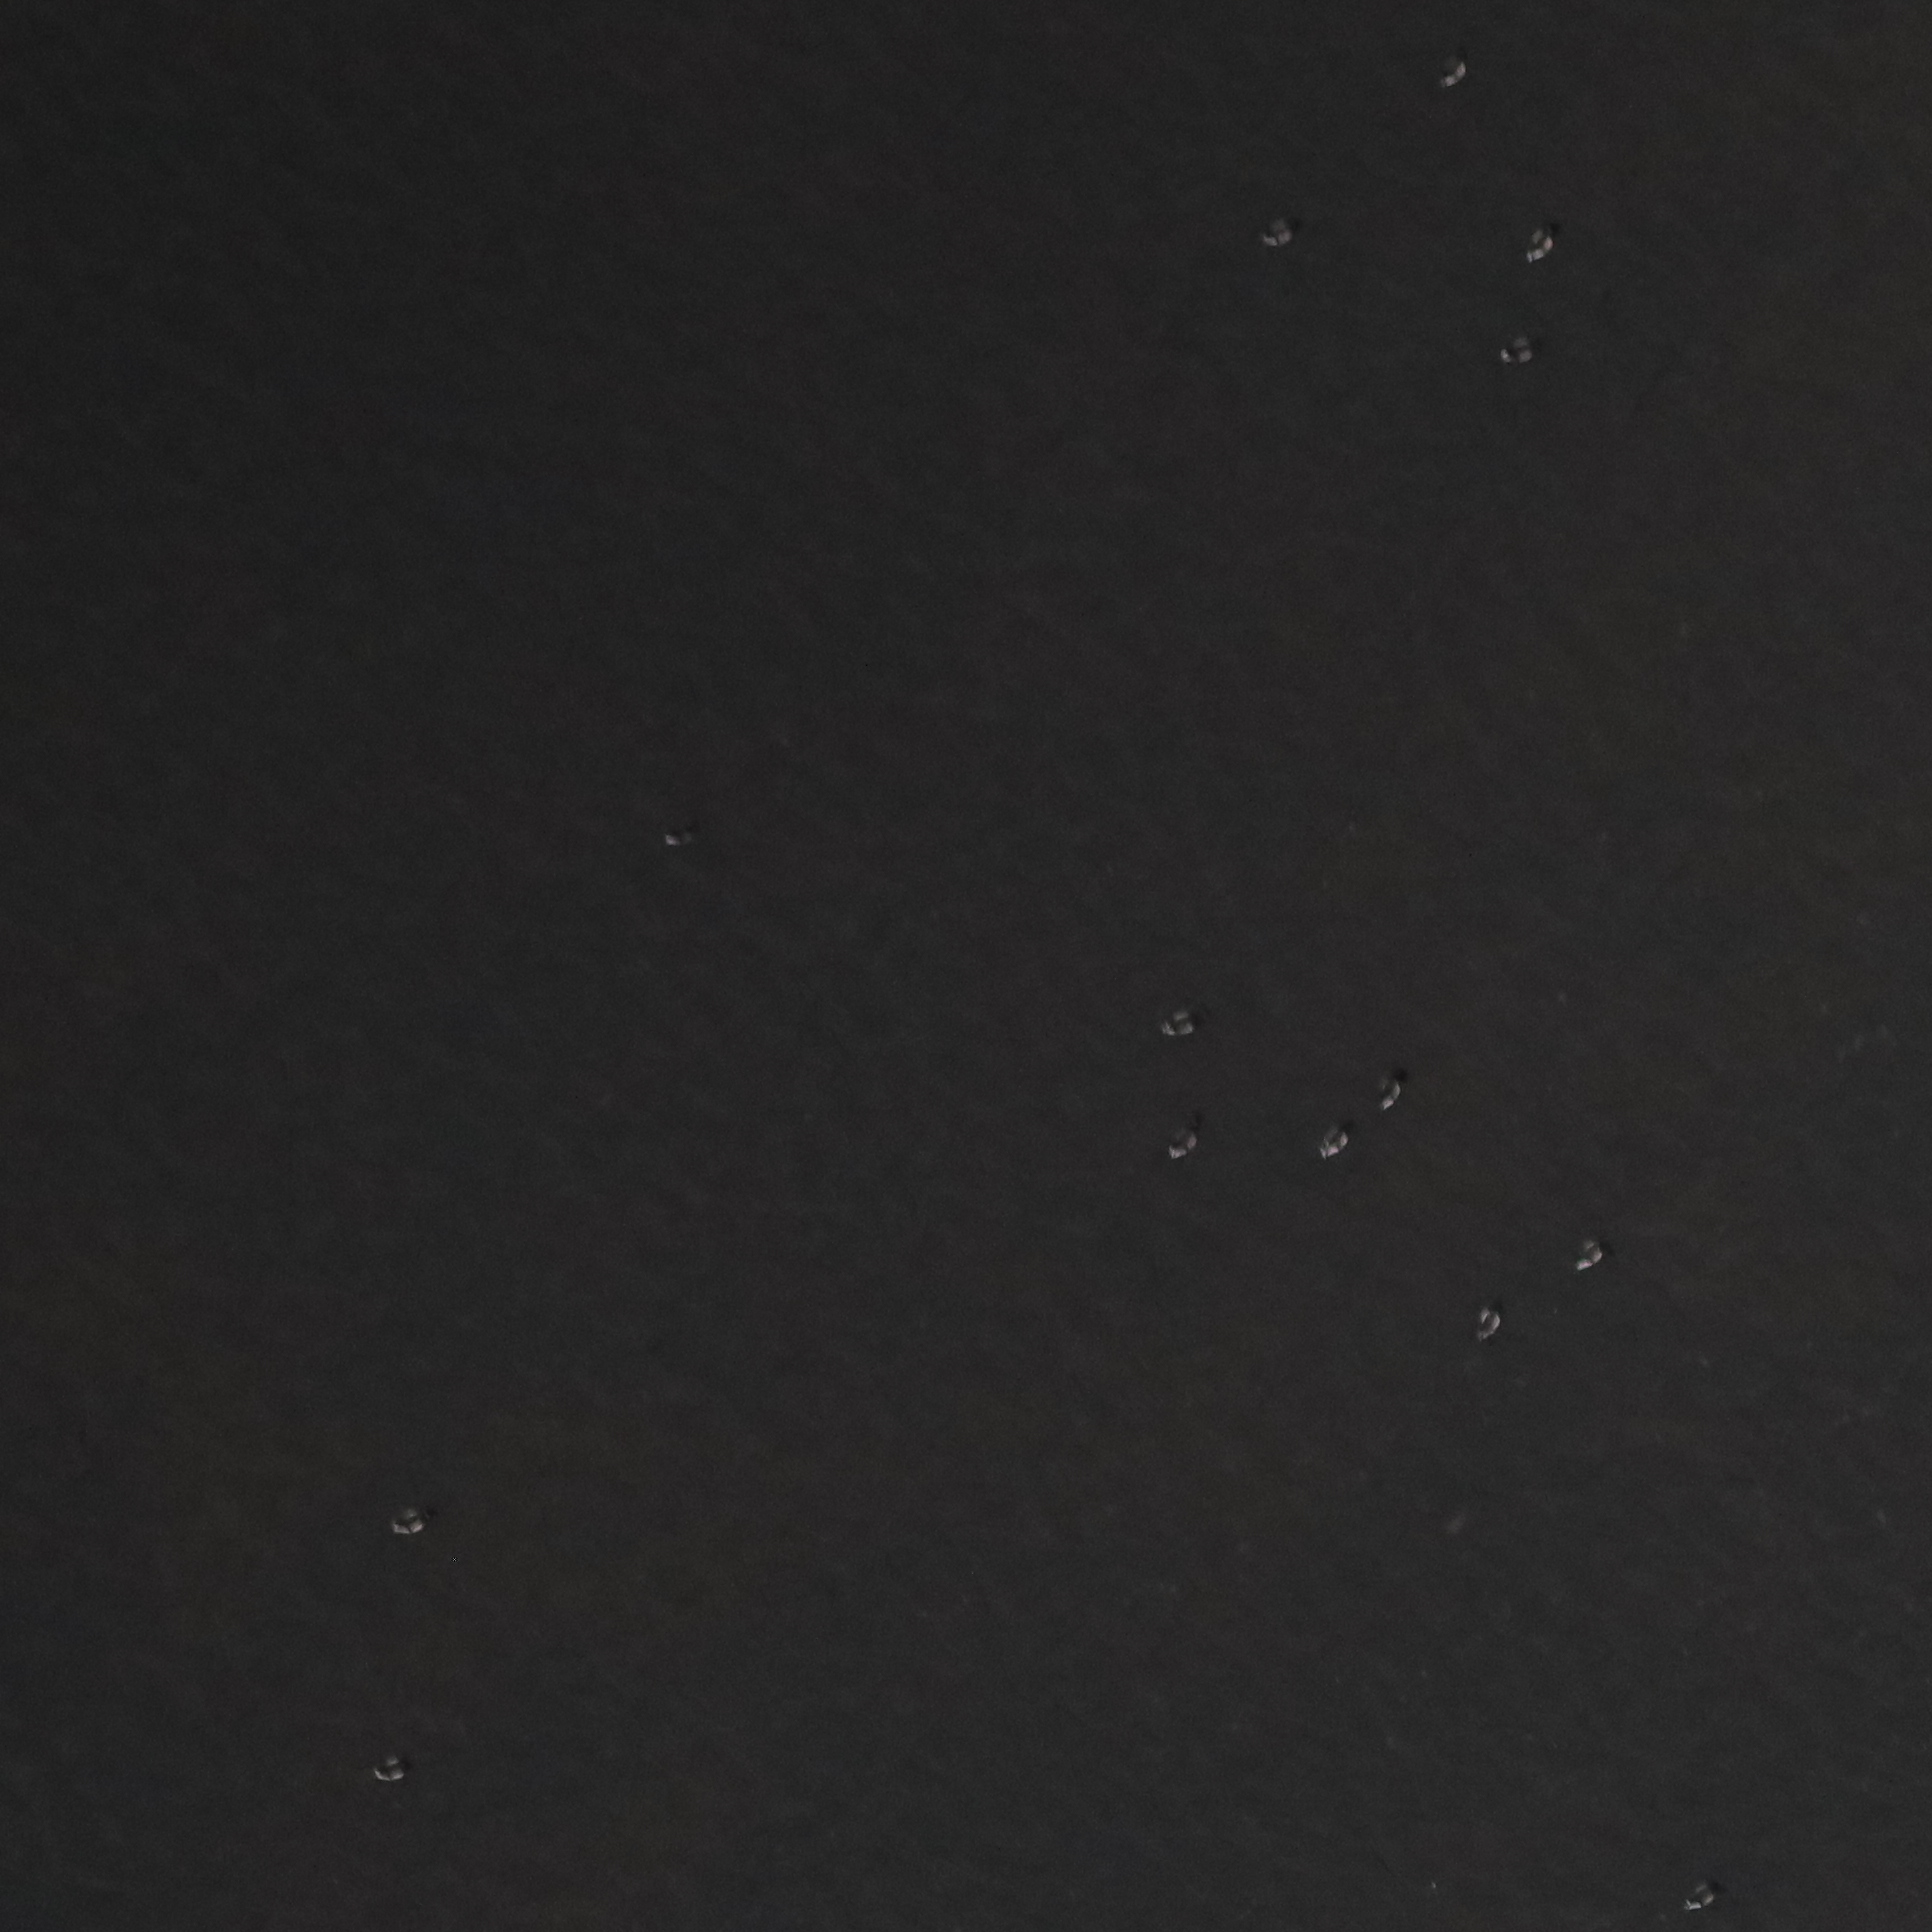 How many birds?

14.